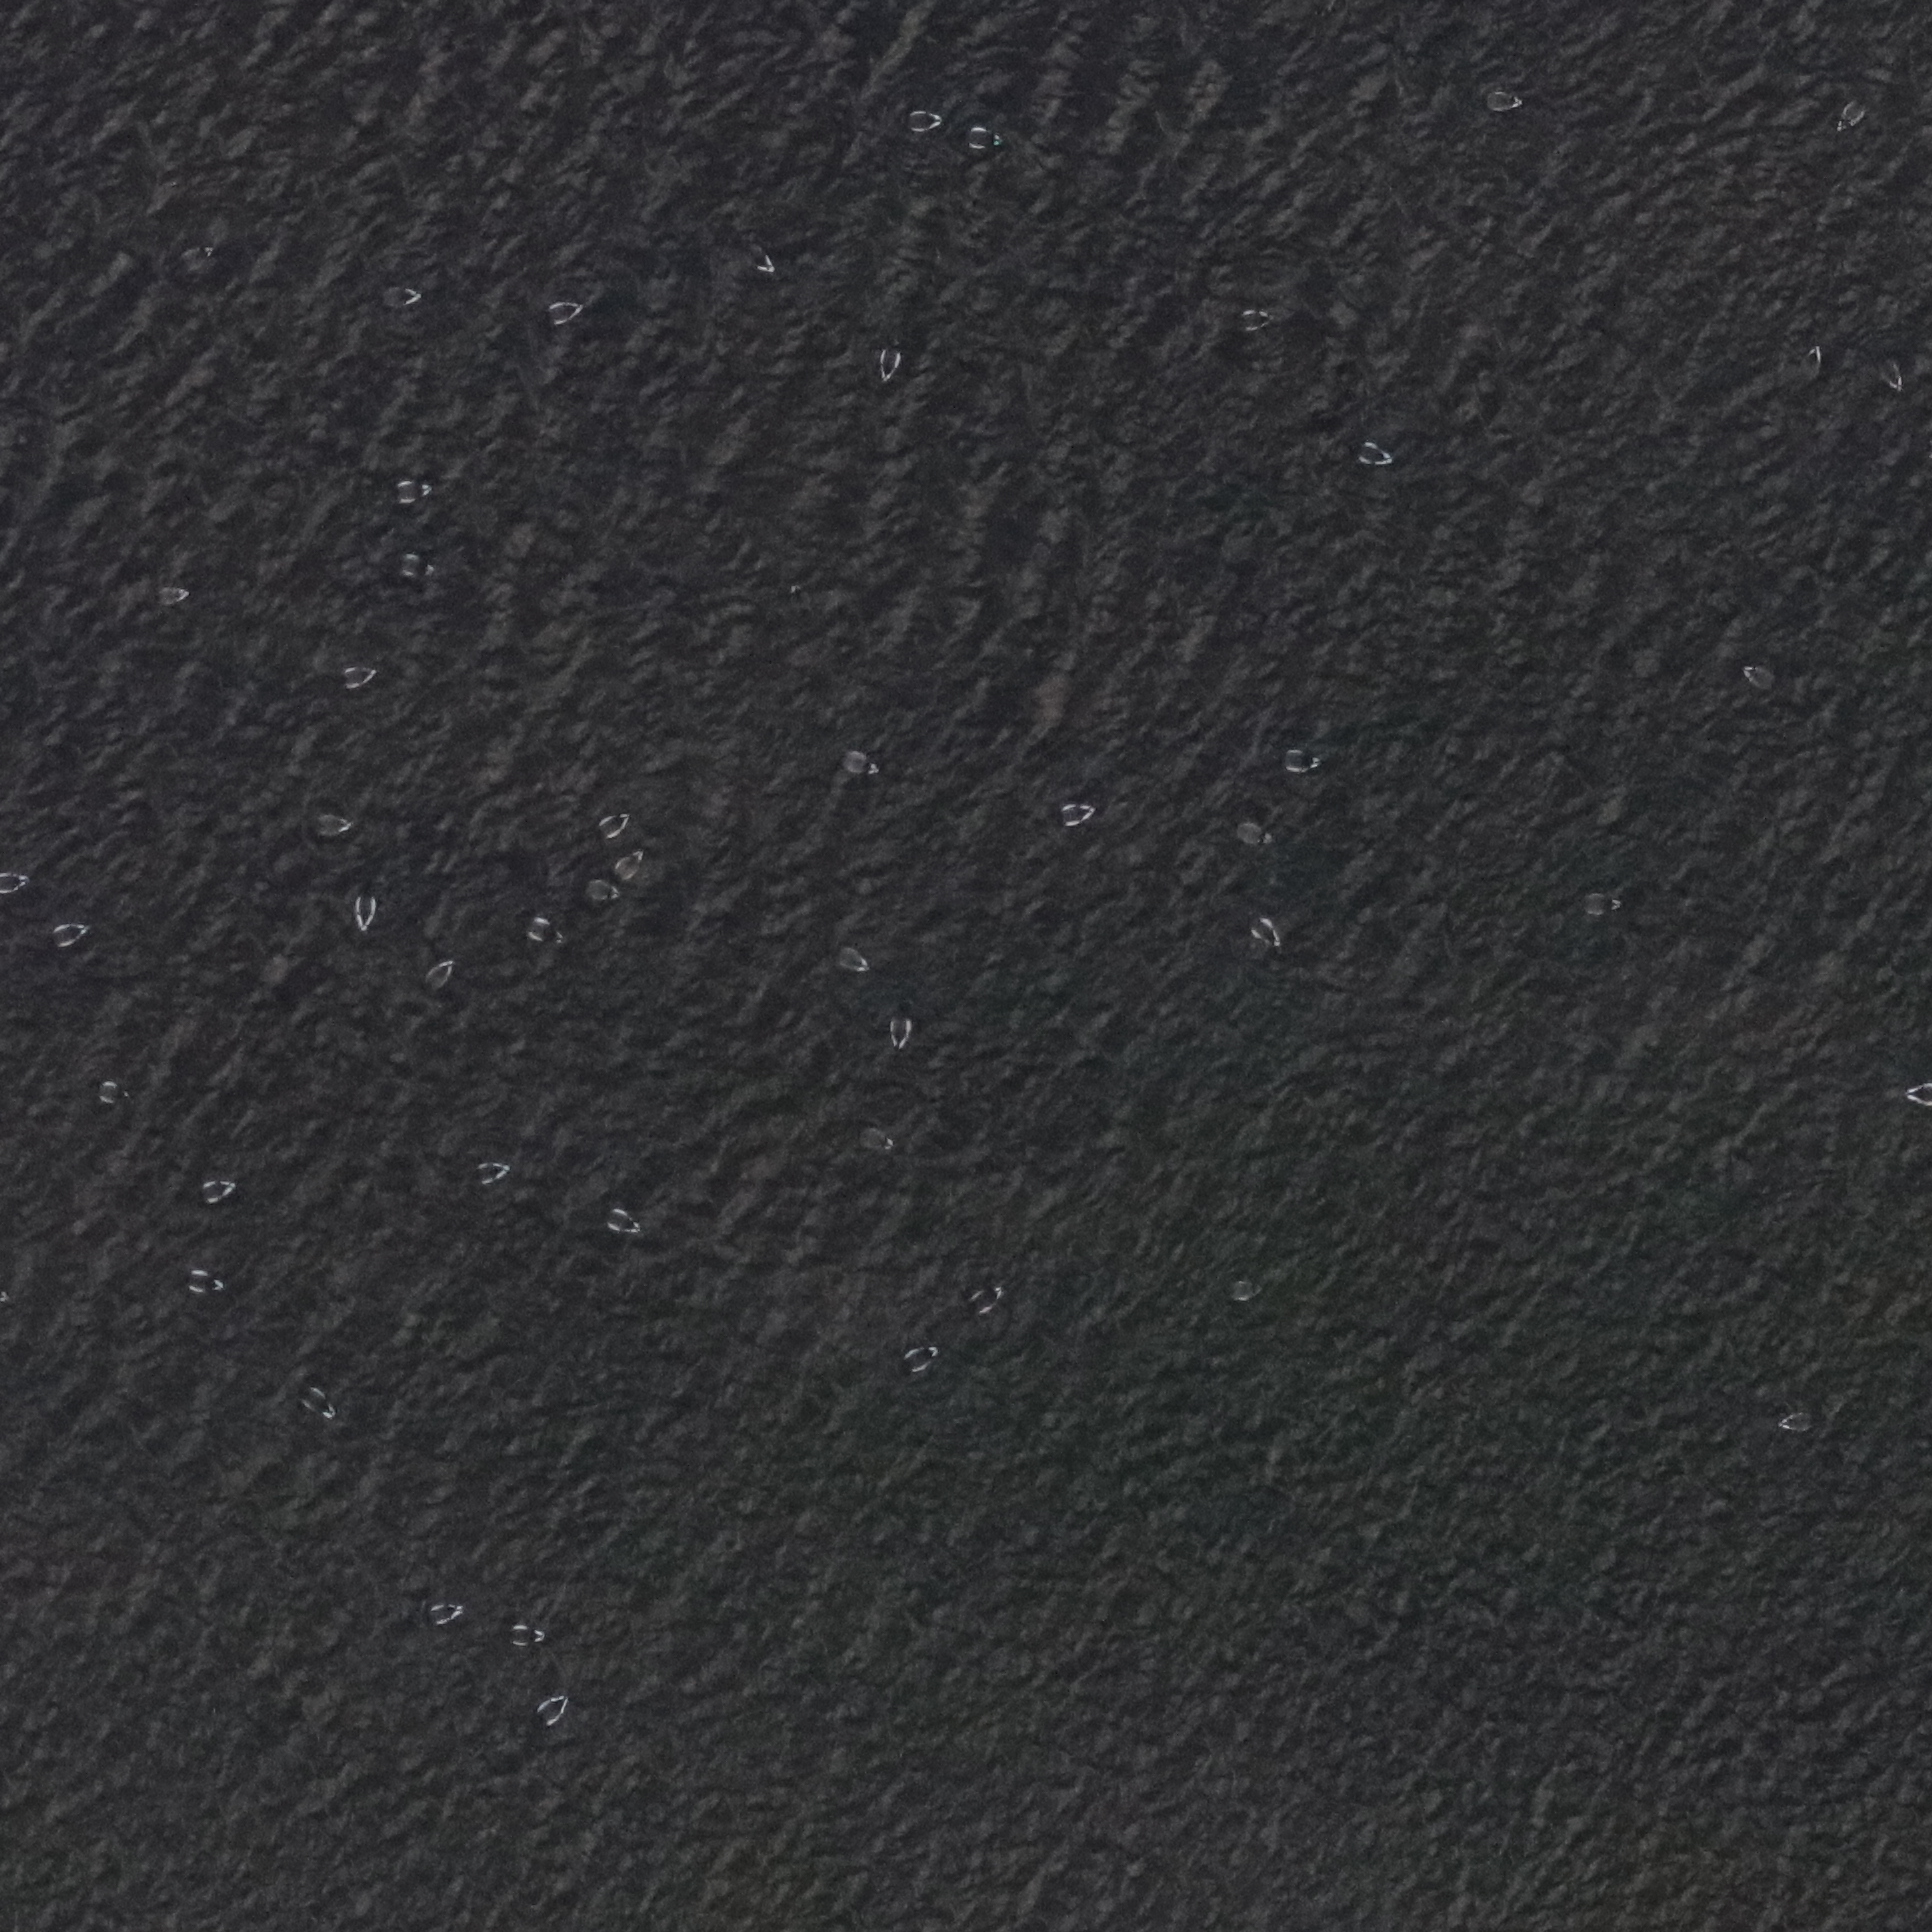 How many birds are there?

51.